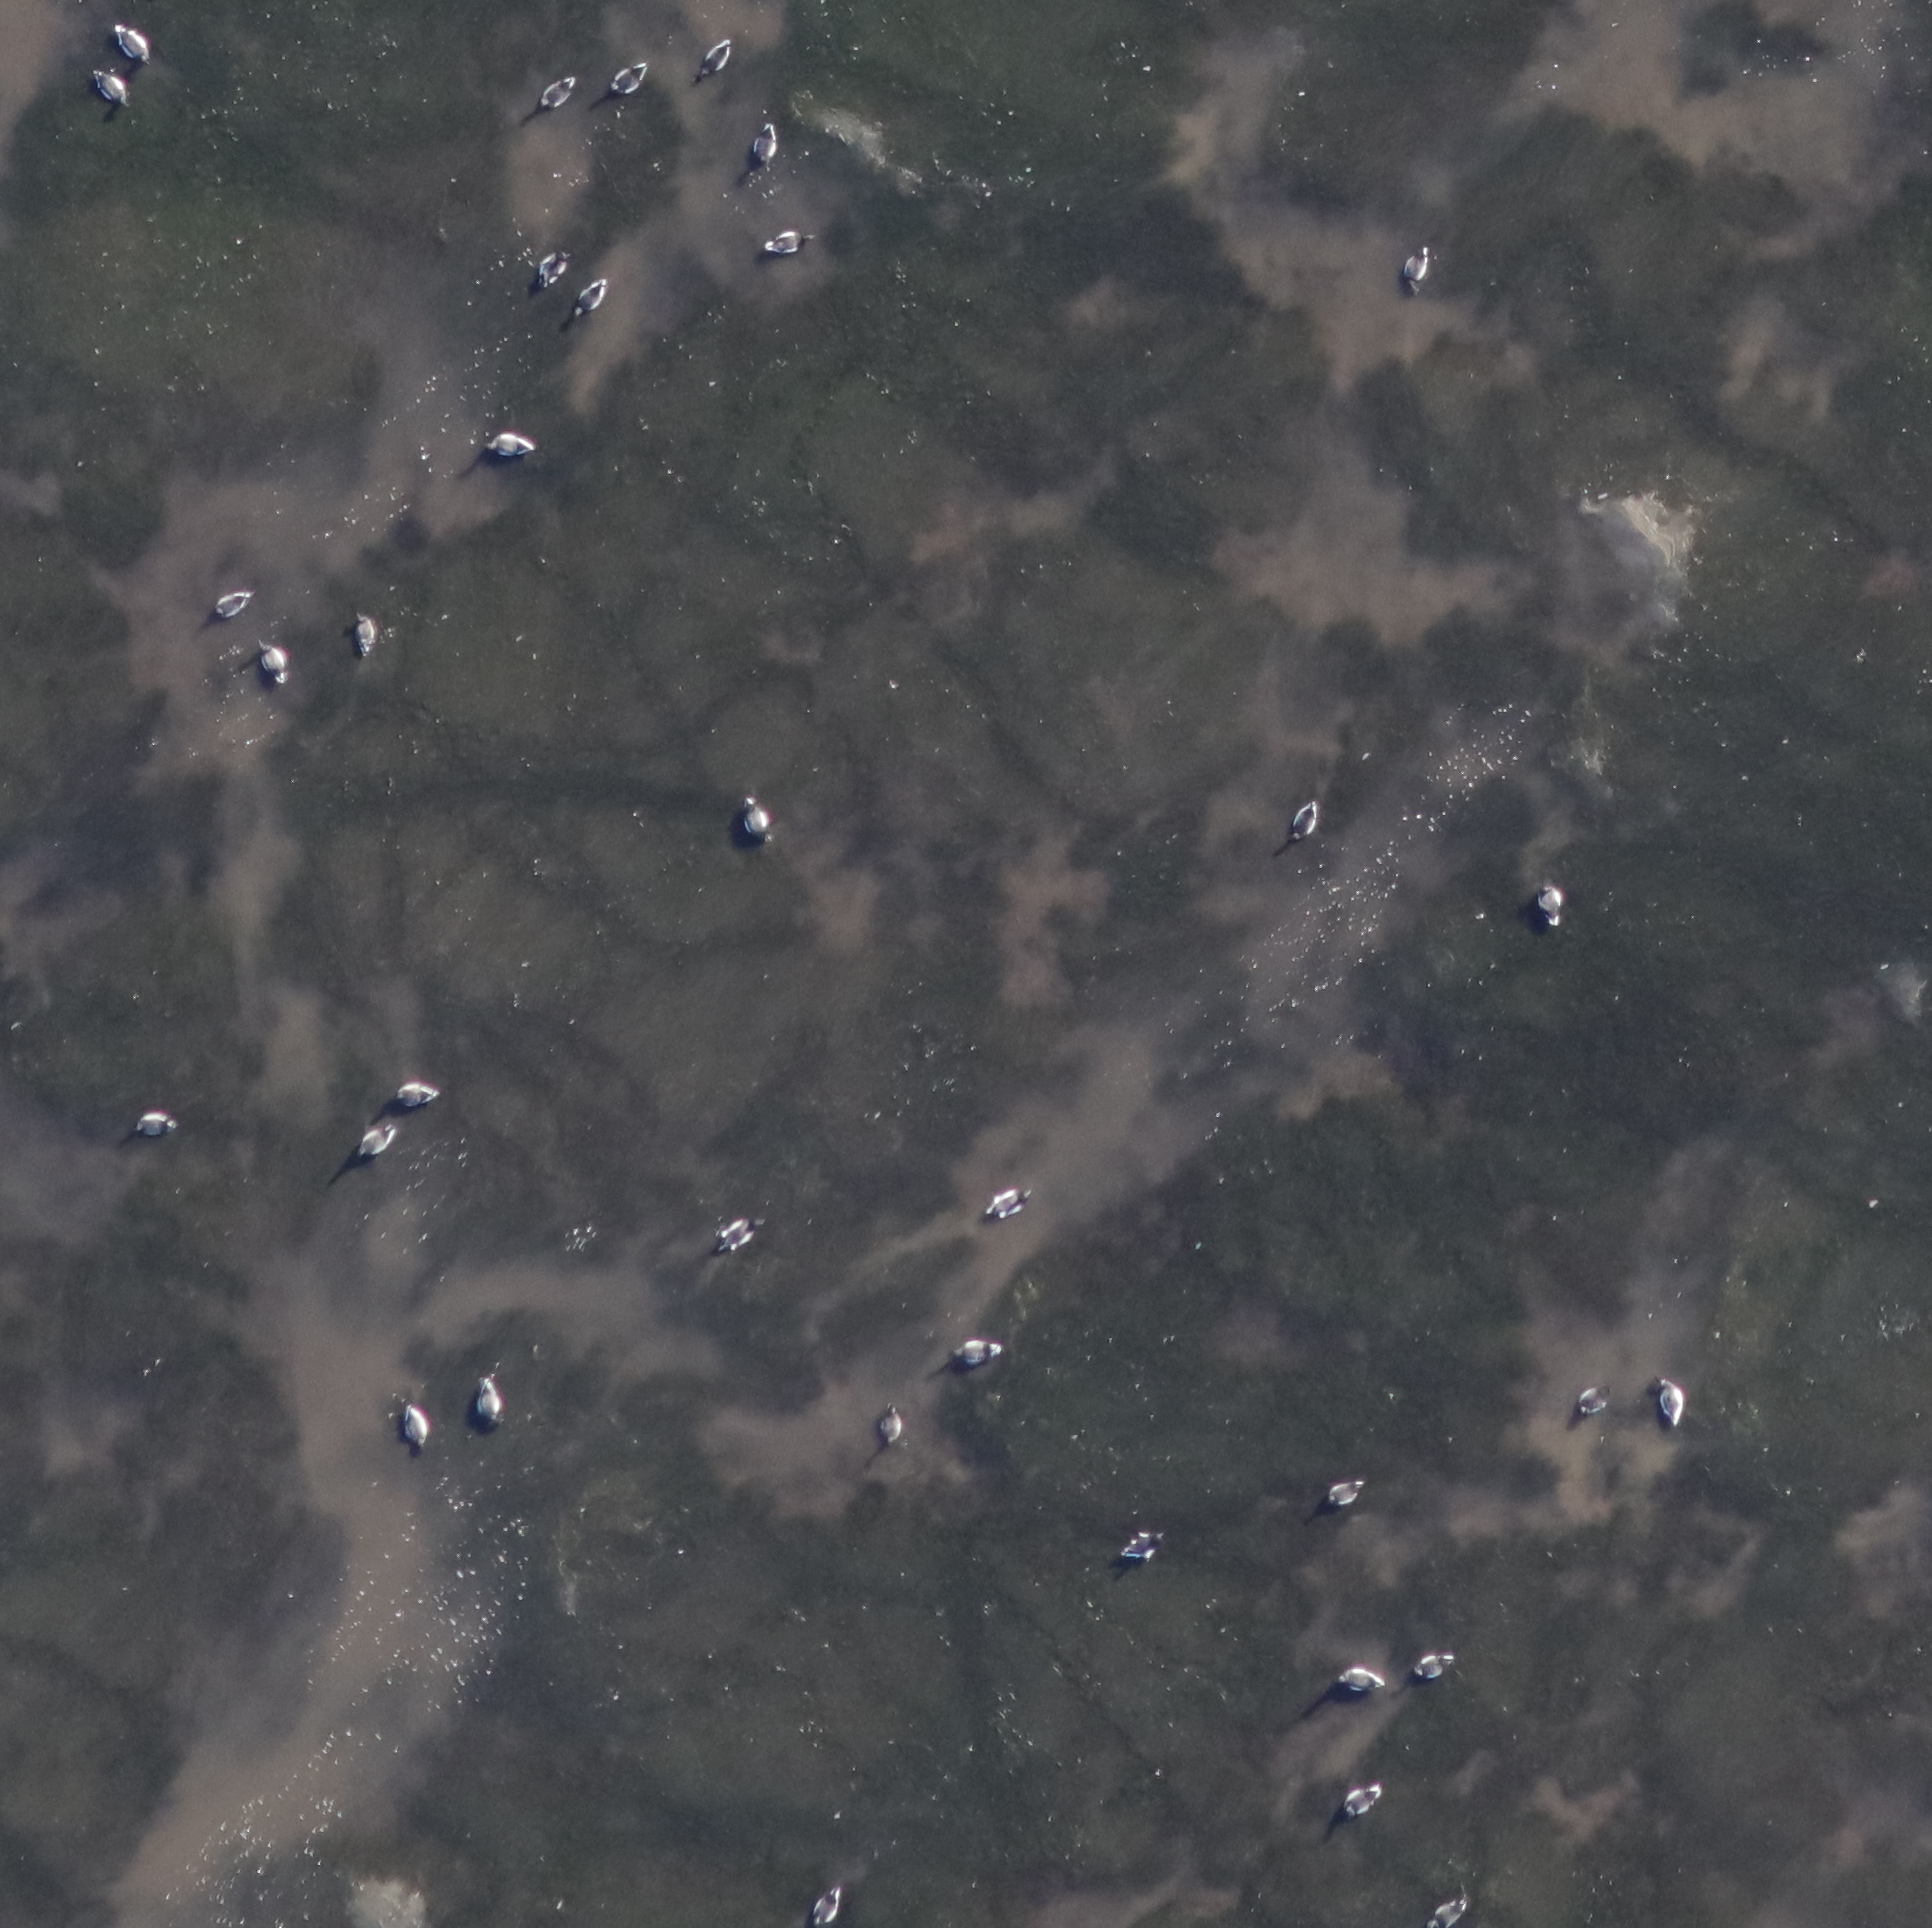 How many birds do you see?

35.